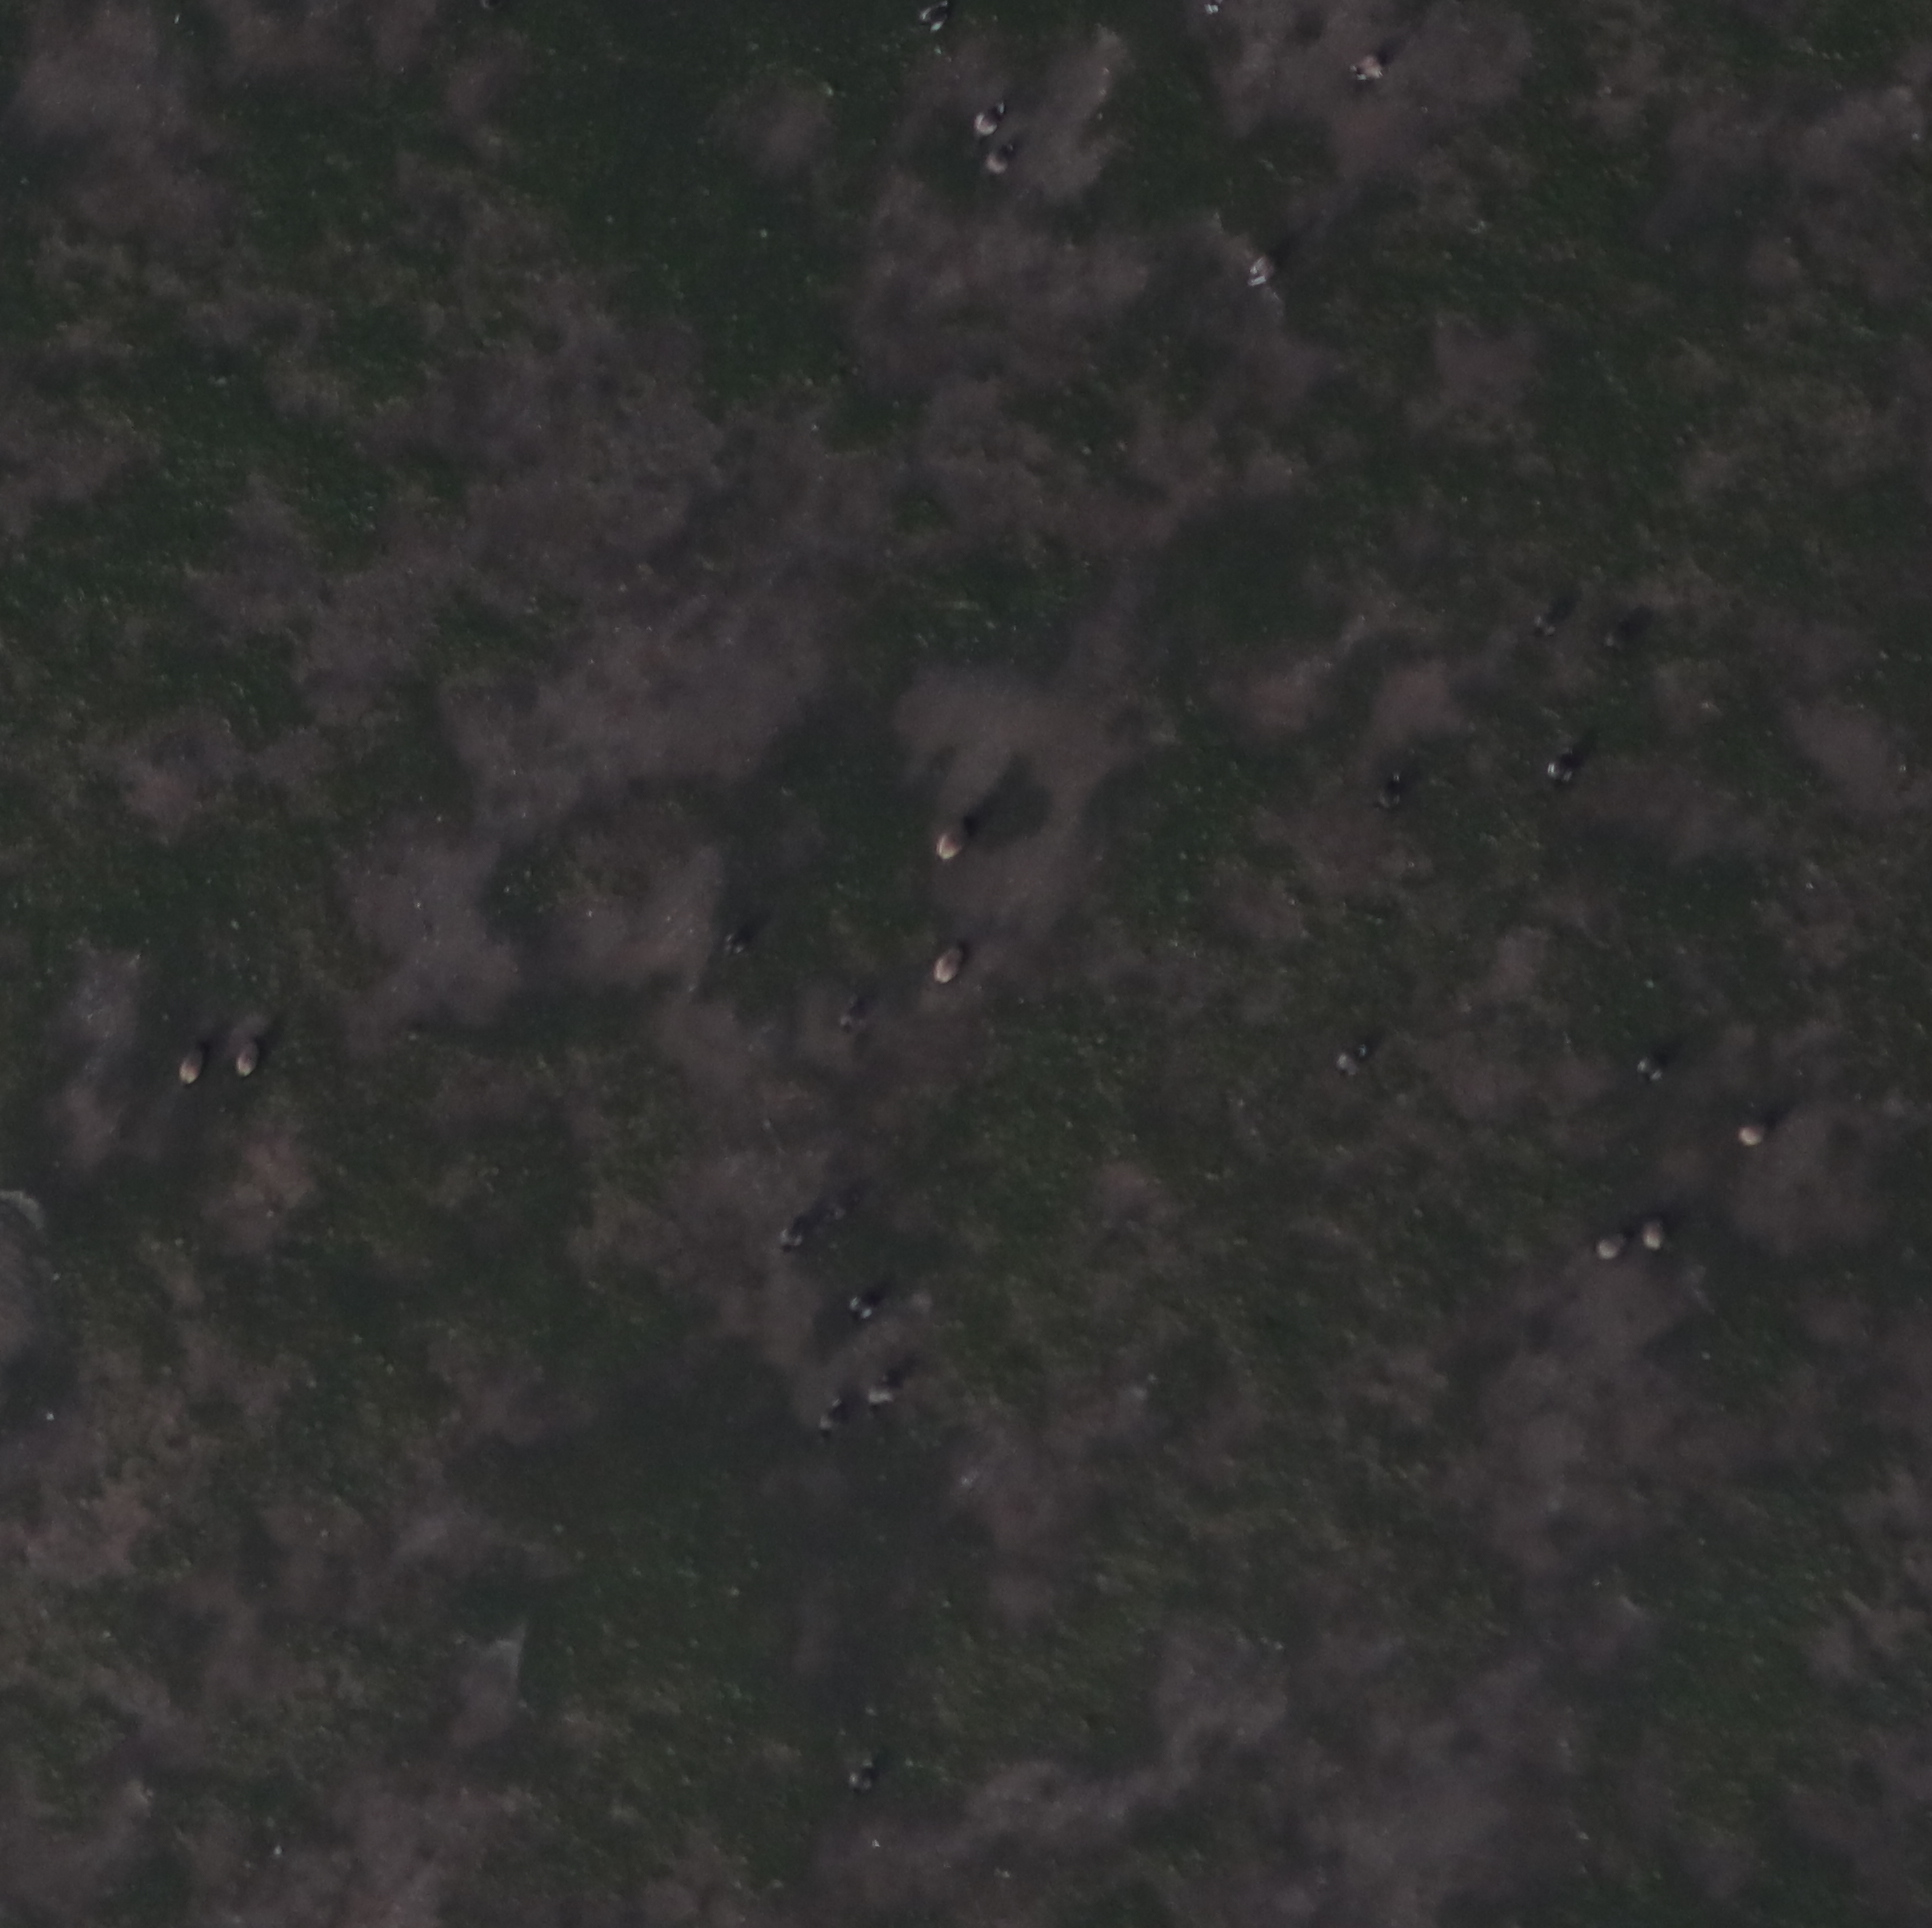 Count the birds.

24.